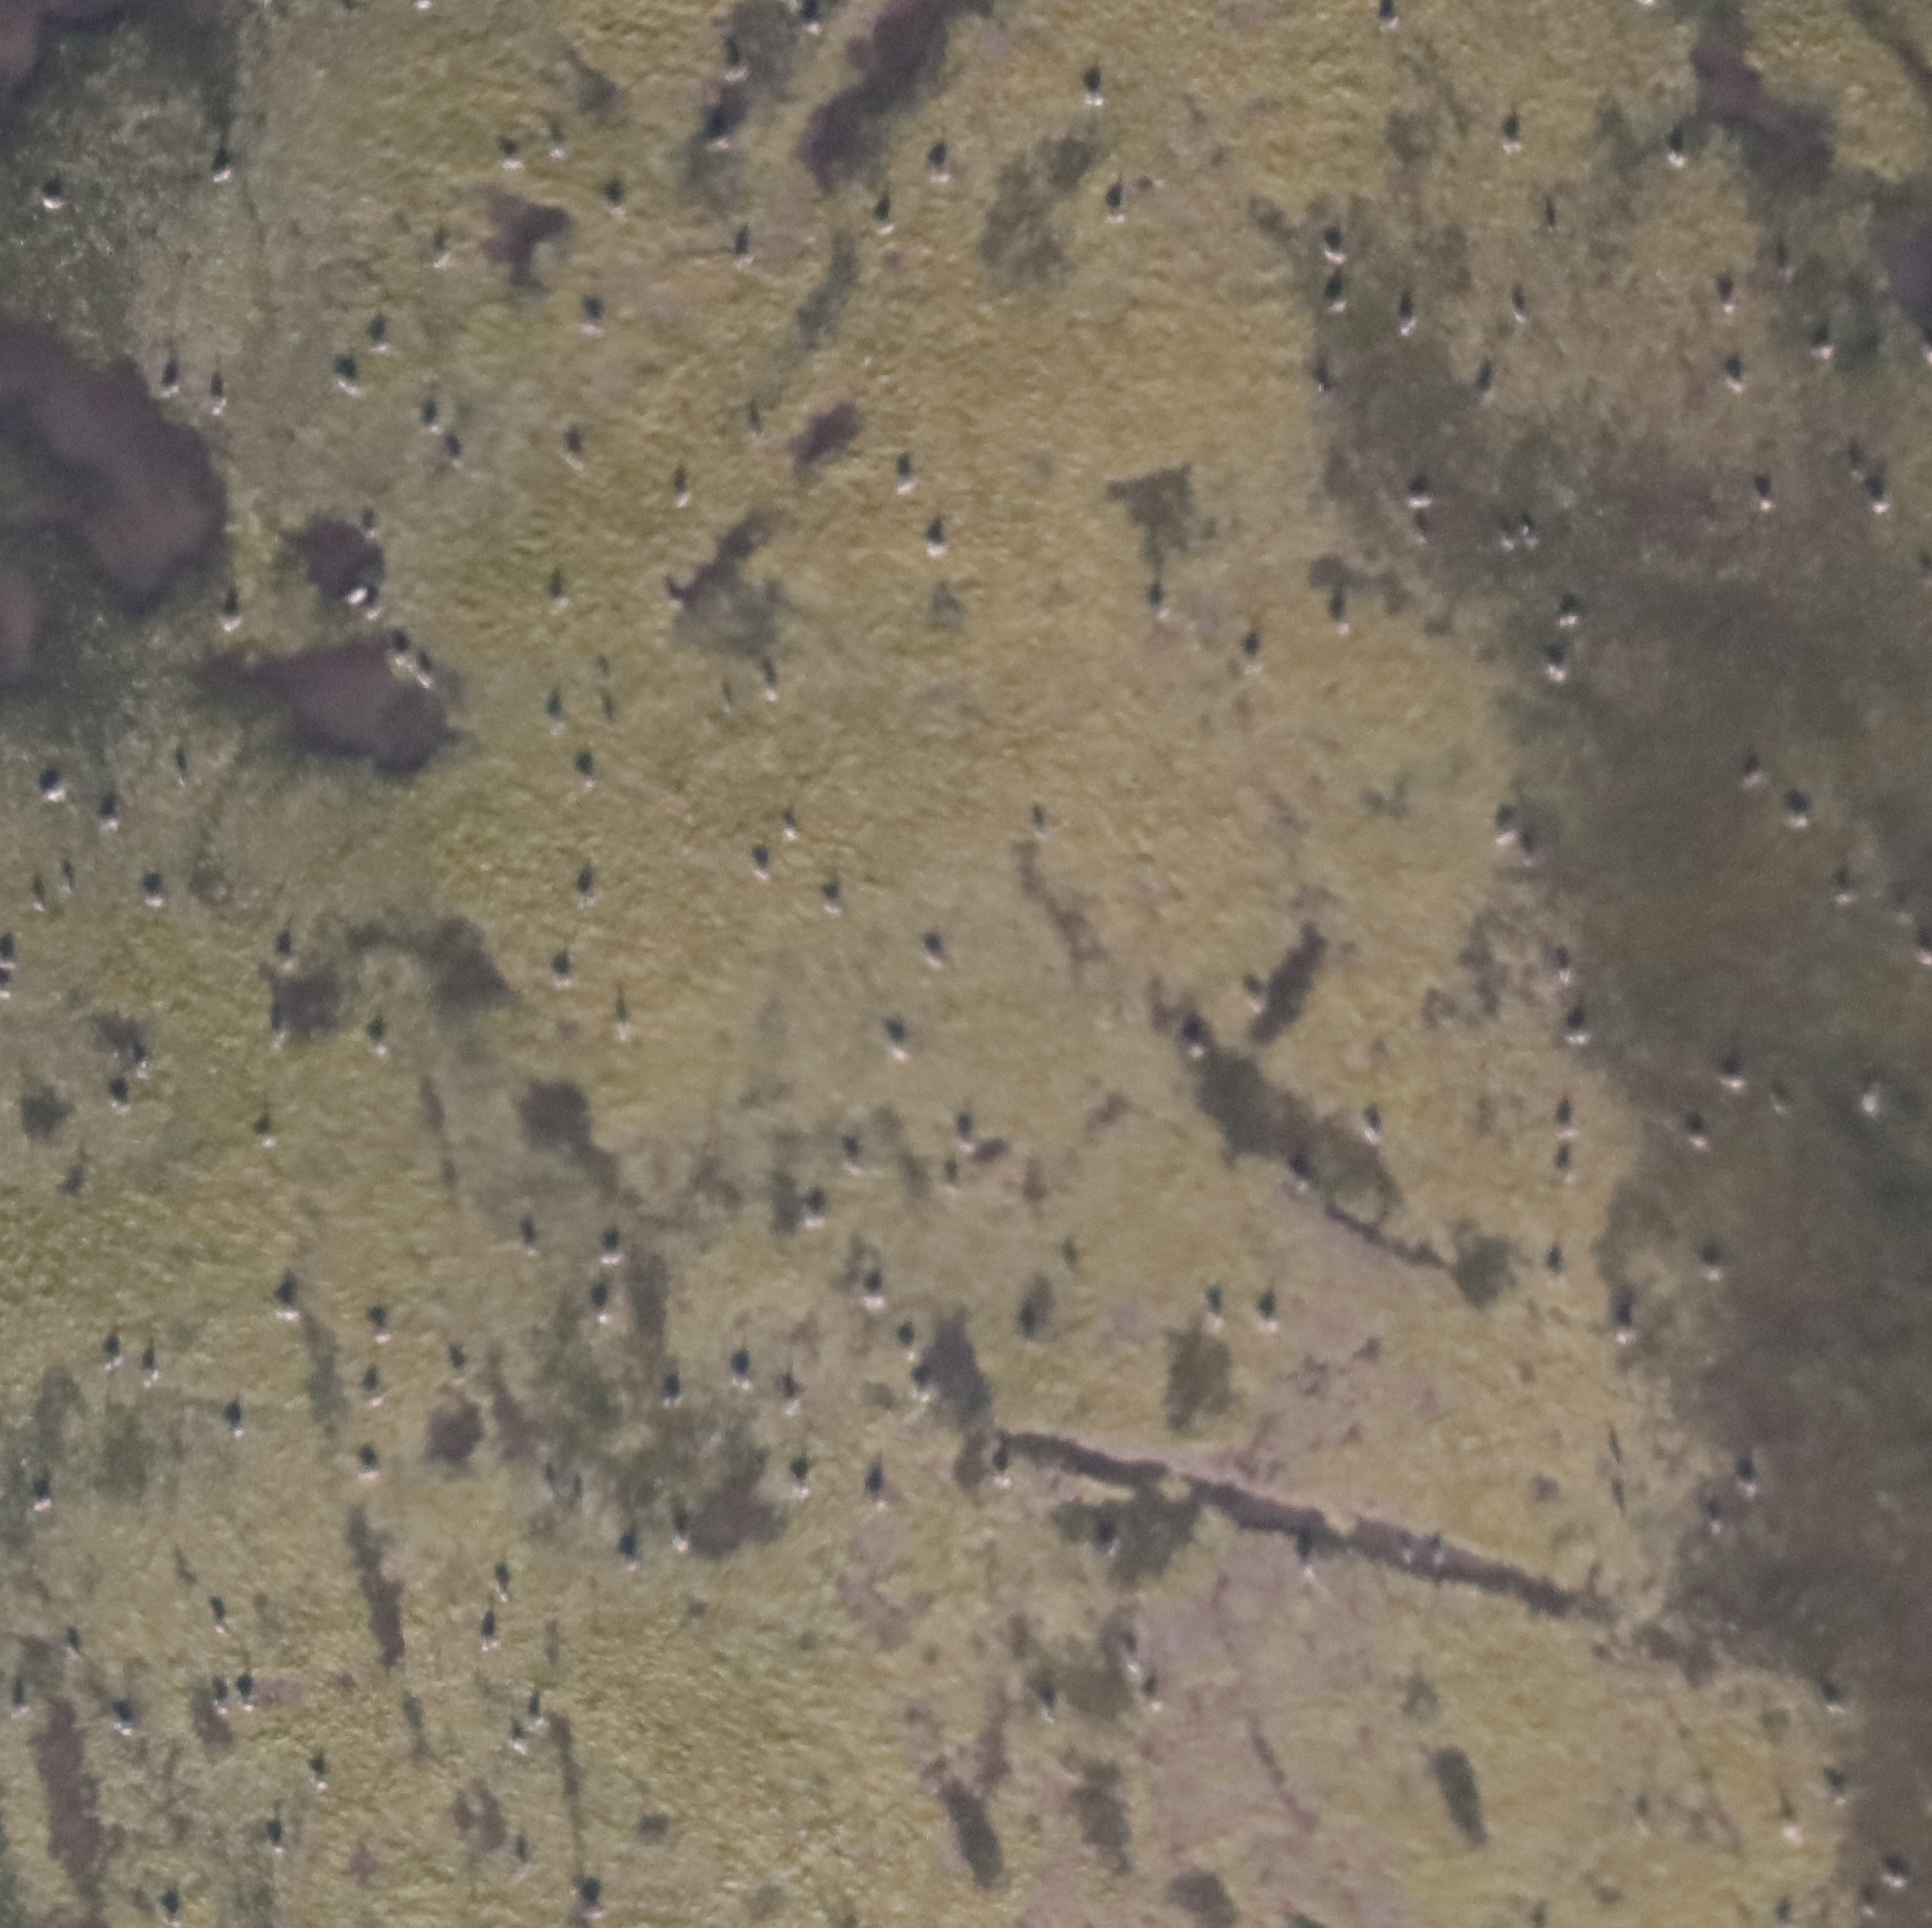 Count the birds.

165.